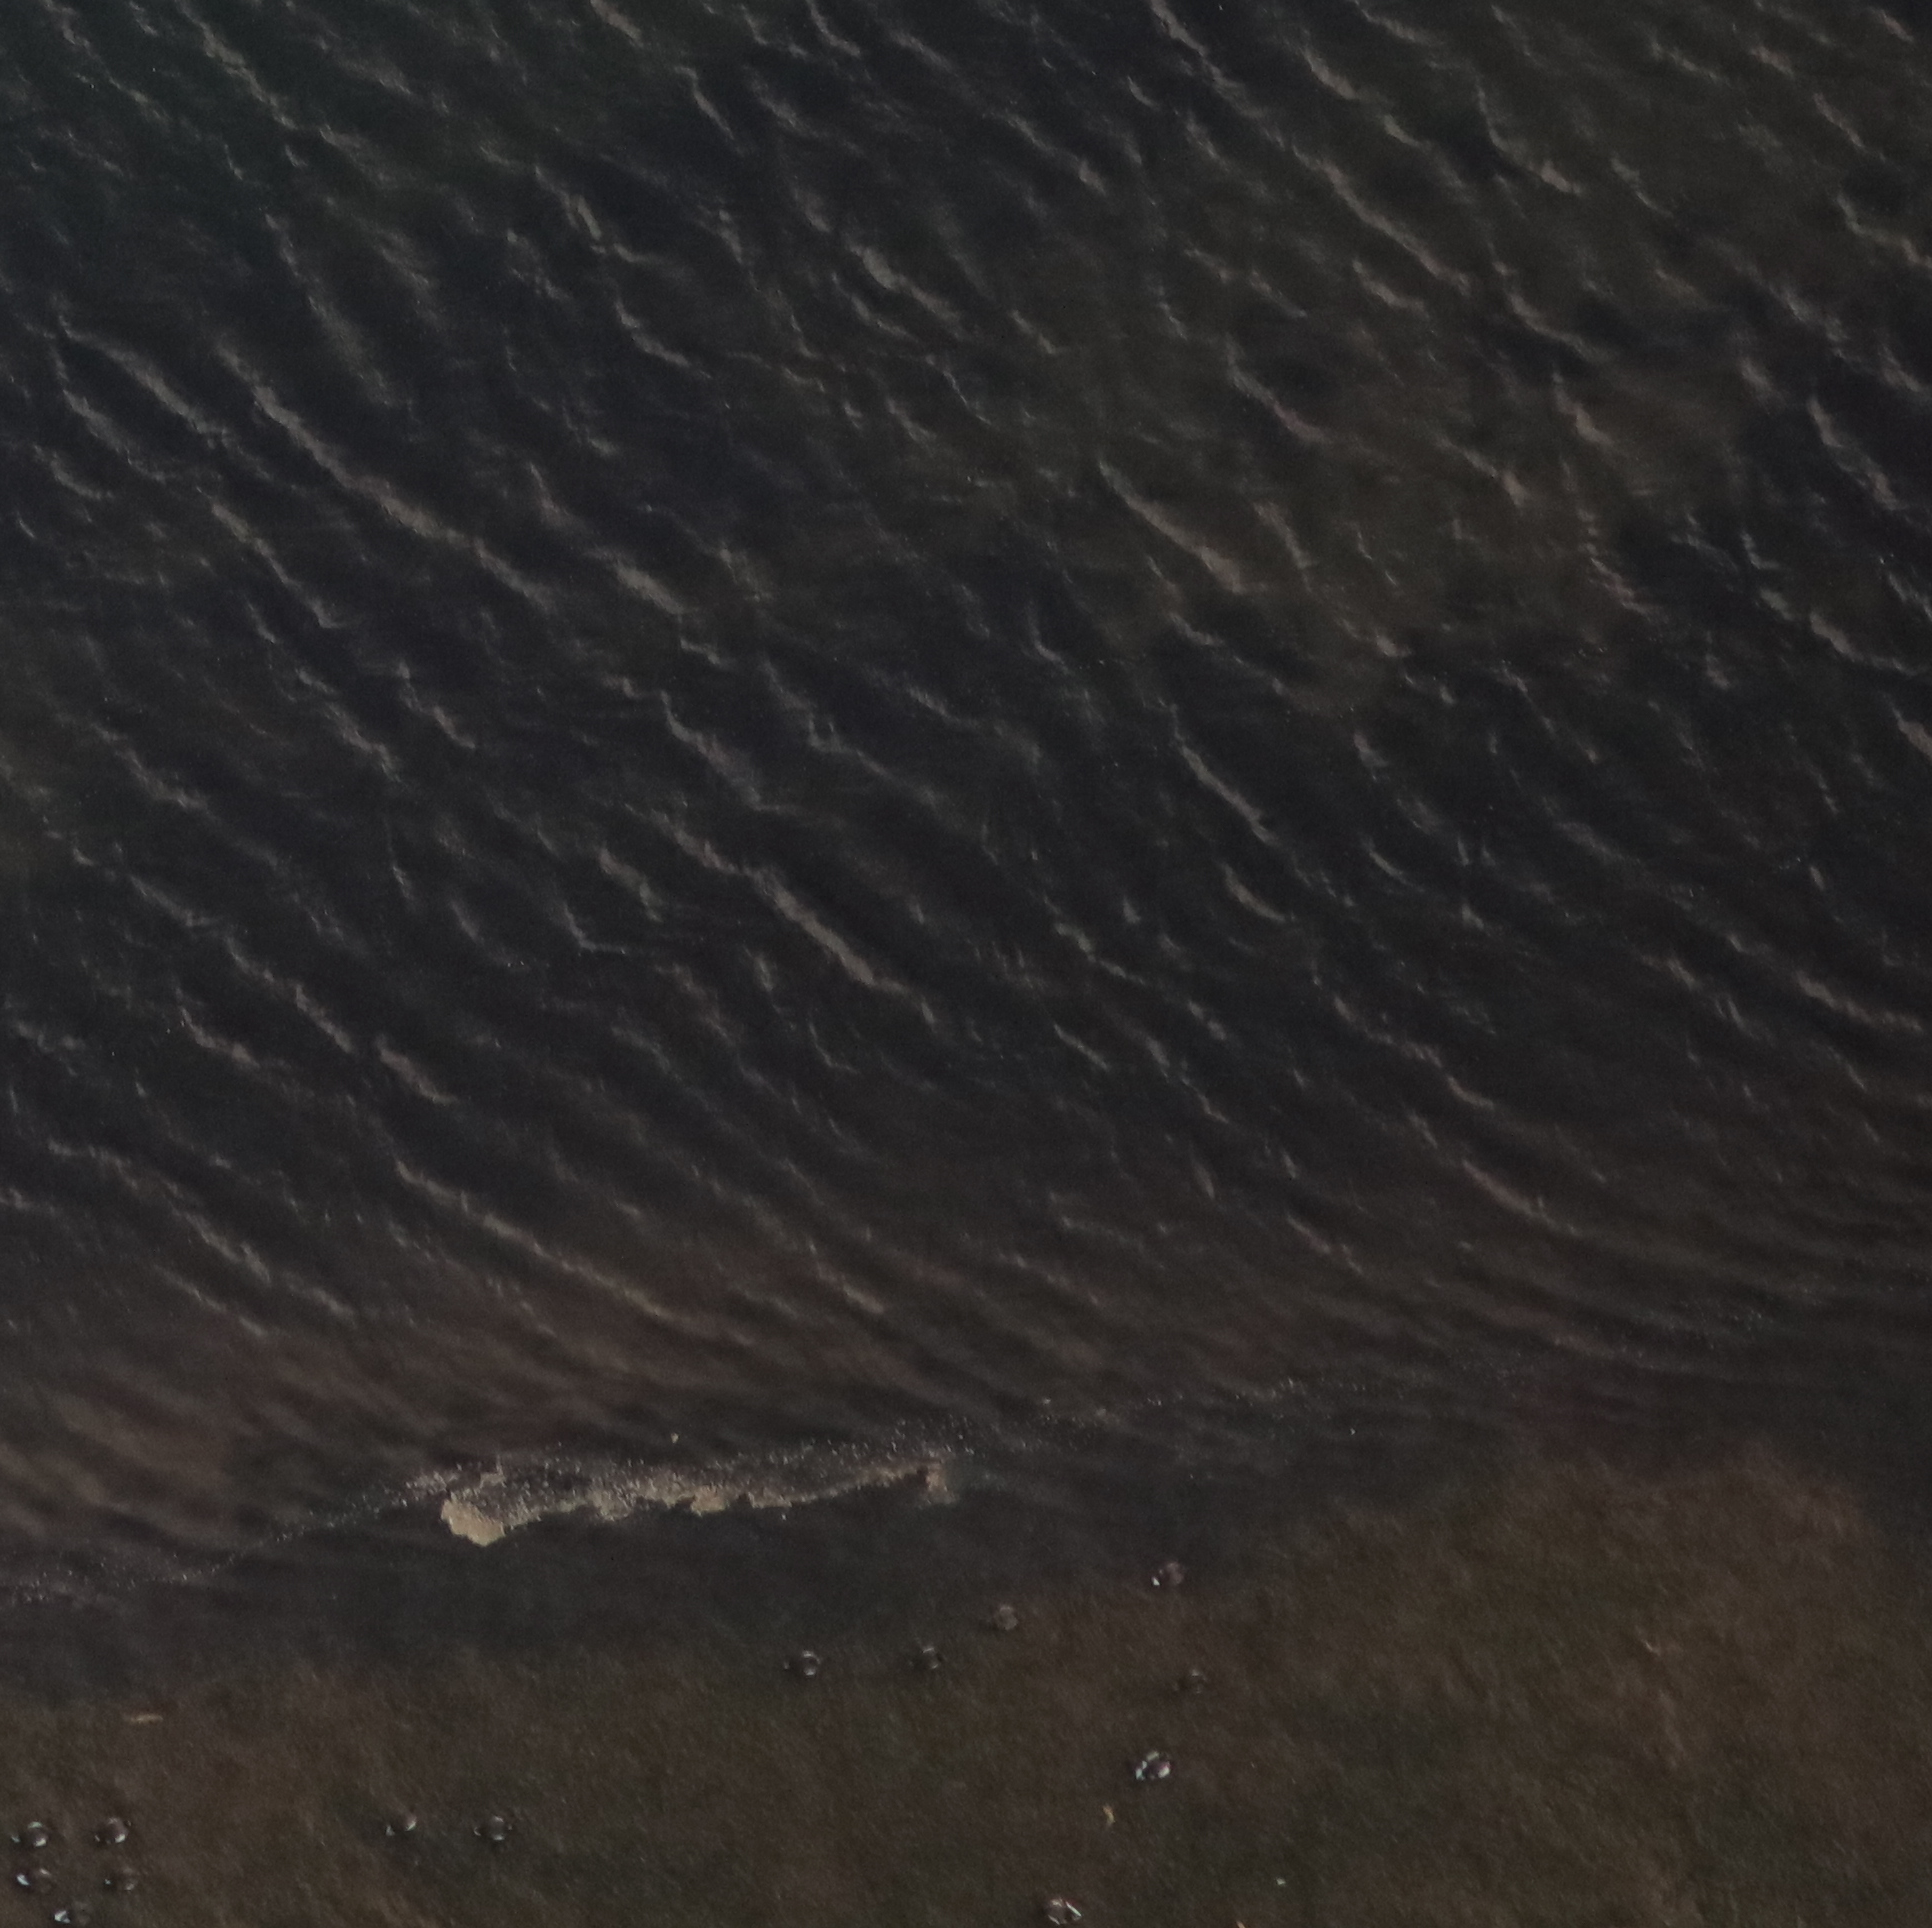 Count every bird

14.